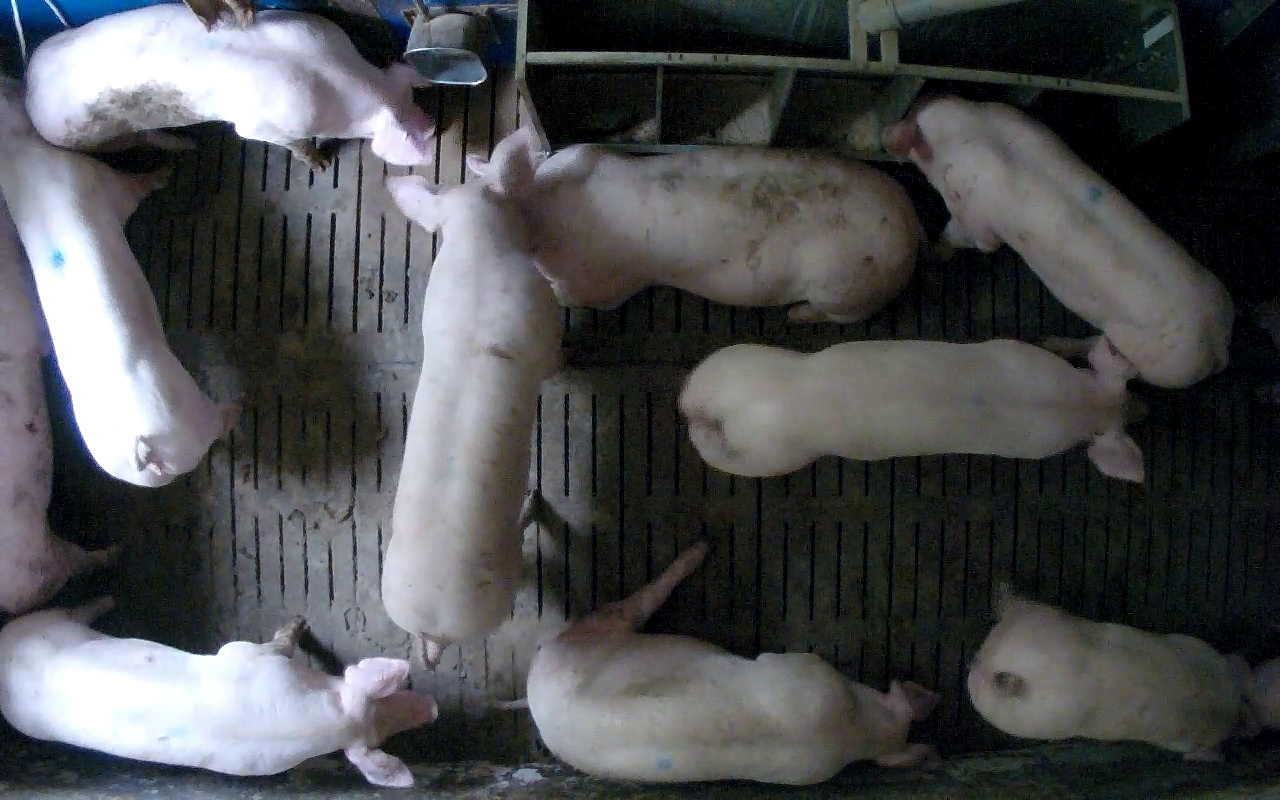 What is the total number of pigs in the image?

10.